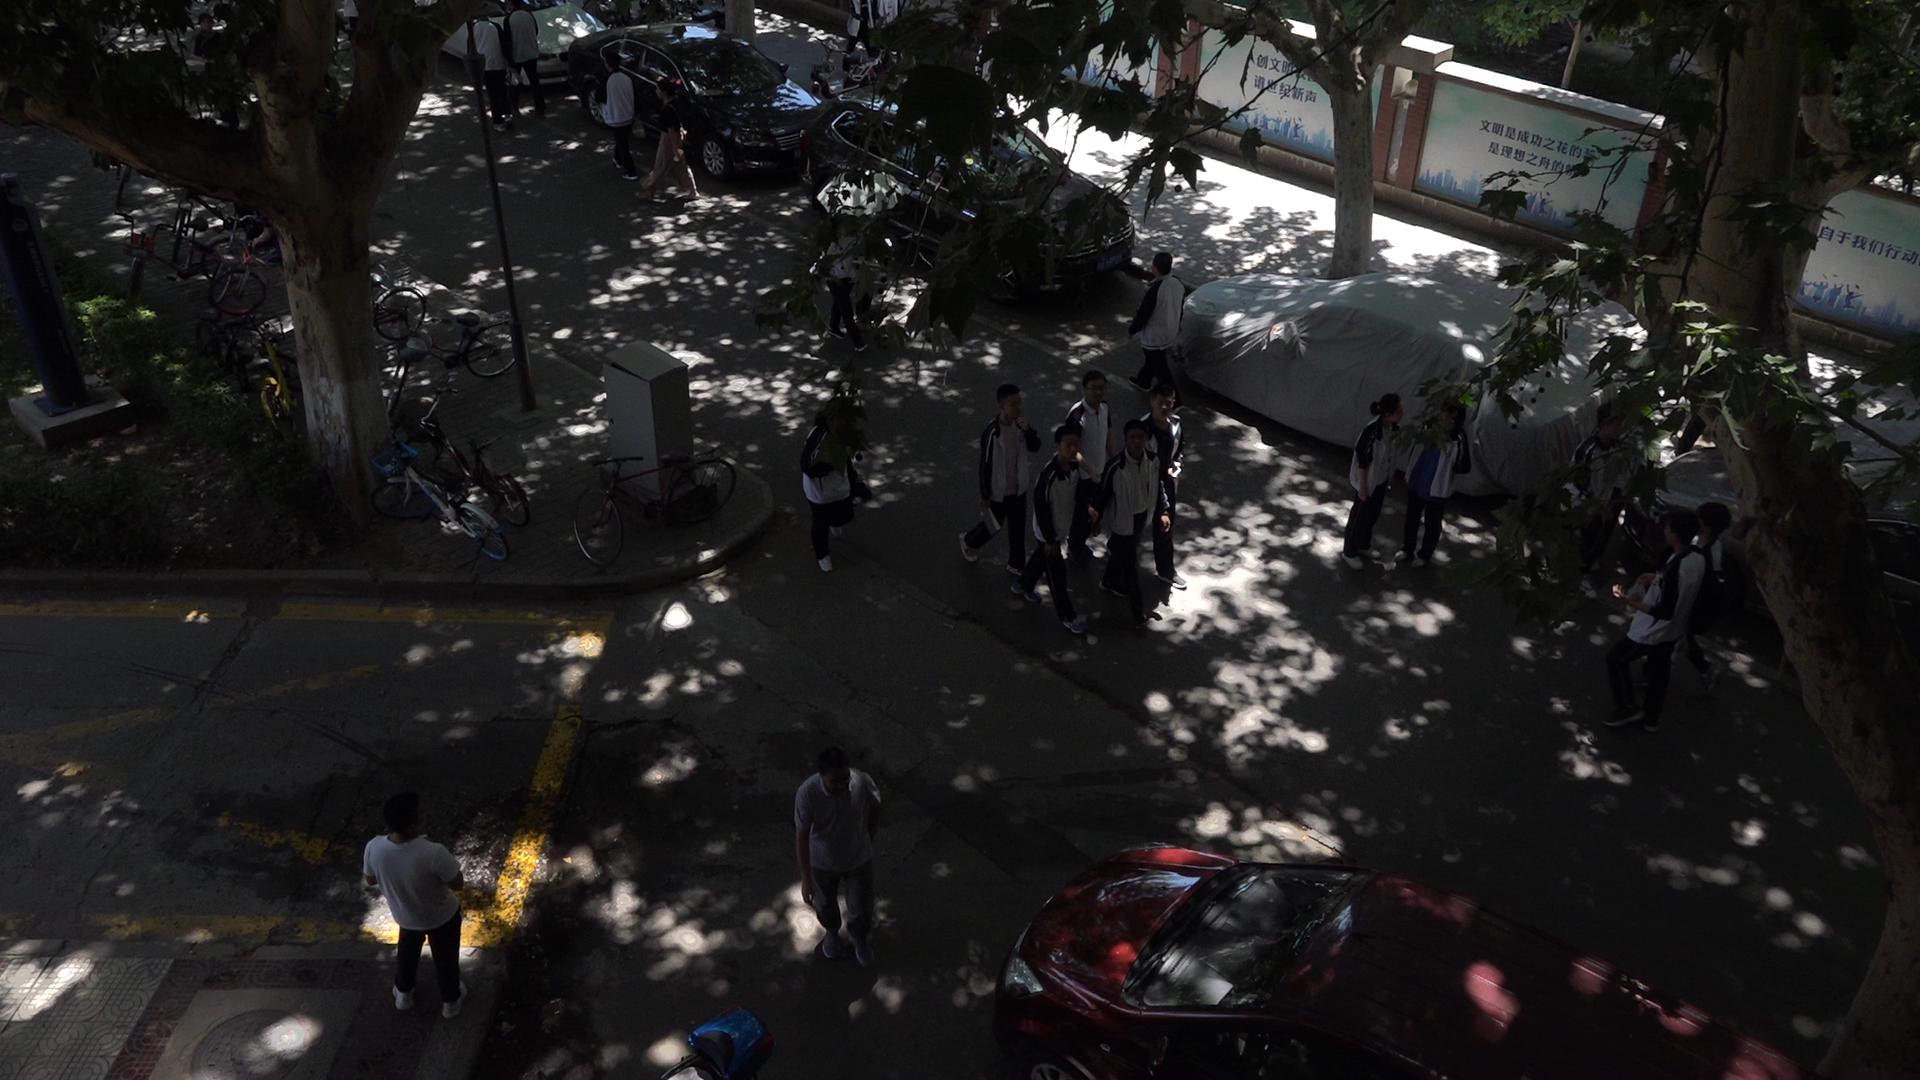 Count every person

19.